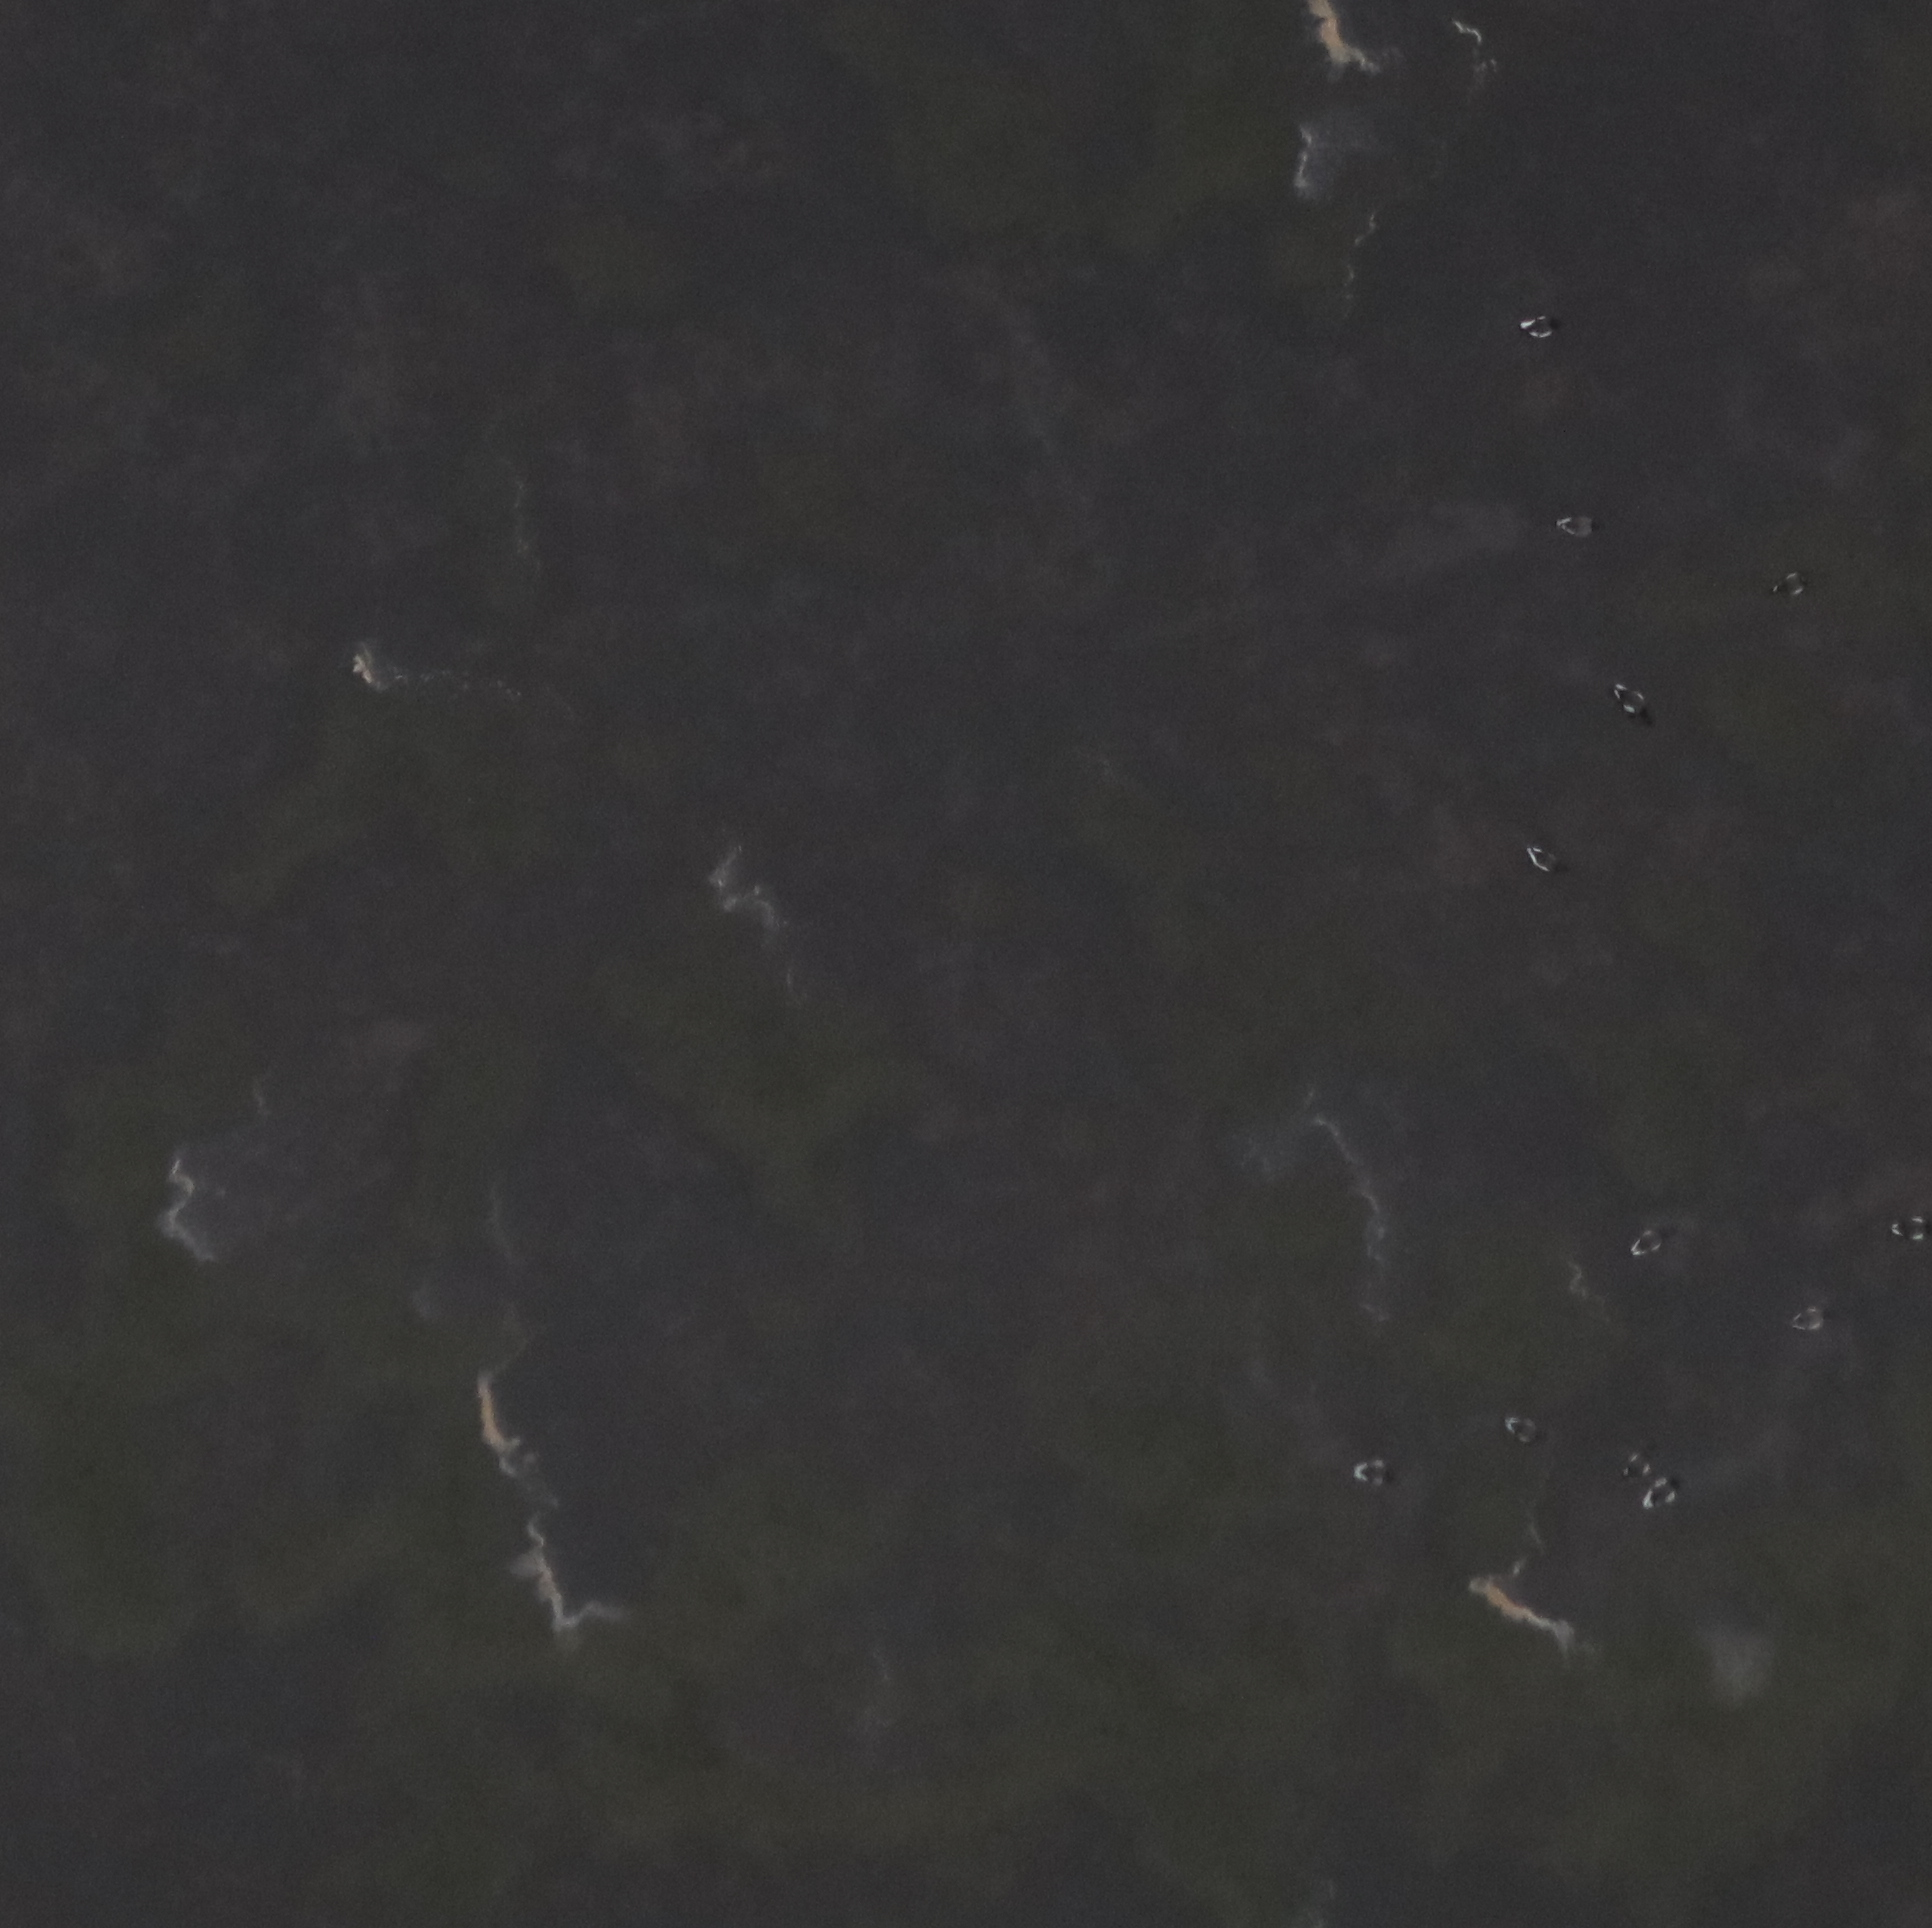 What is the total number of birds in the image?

12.